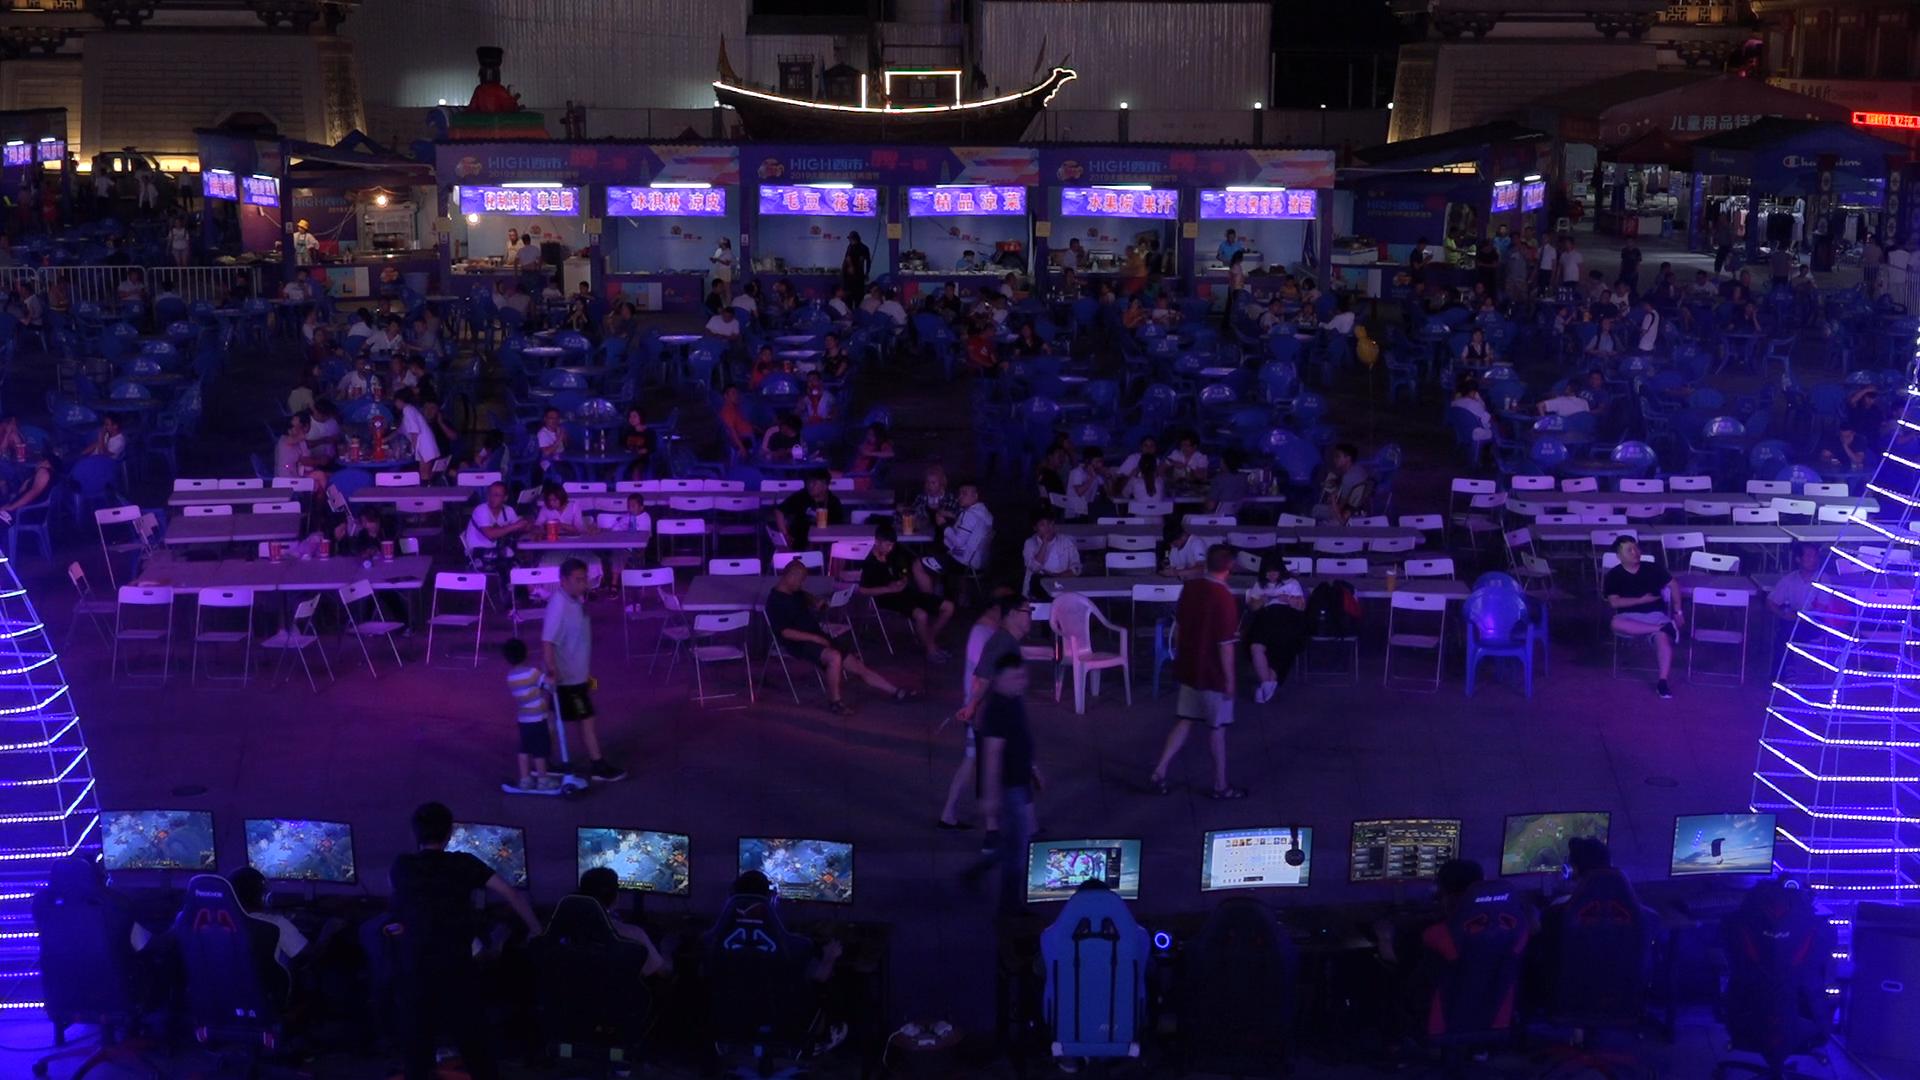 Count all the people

178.